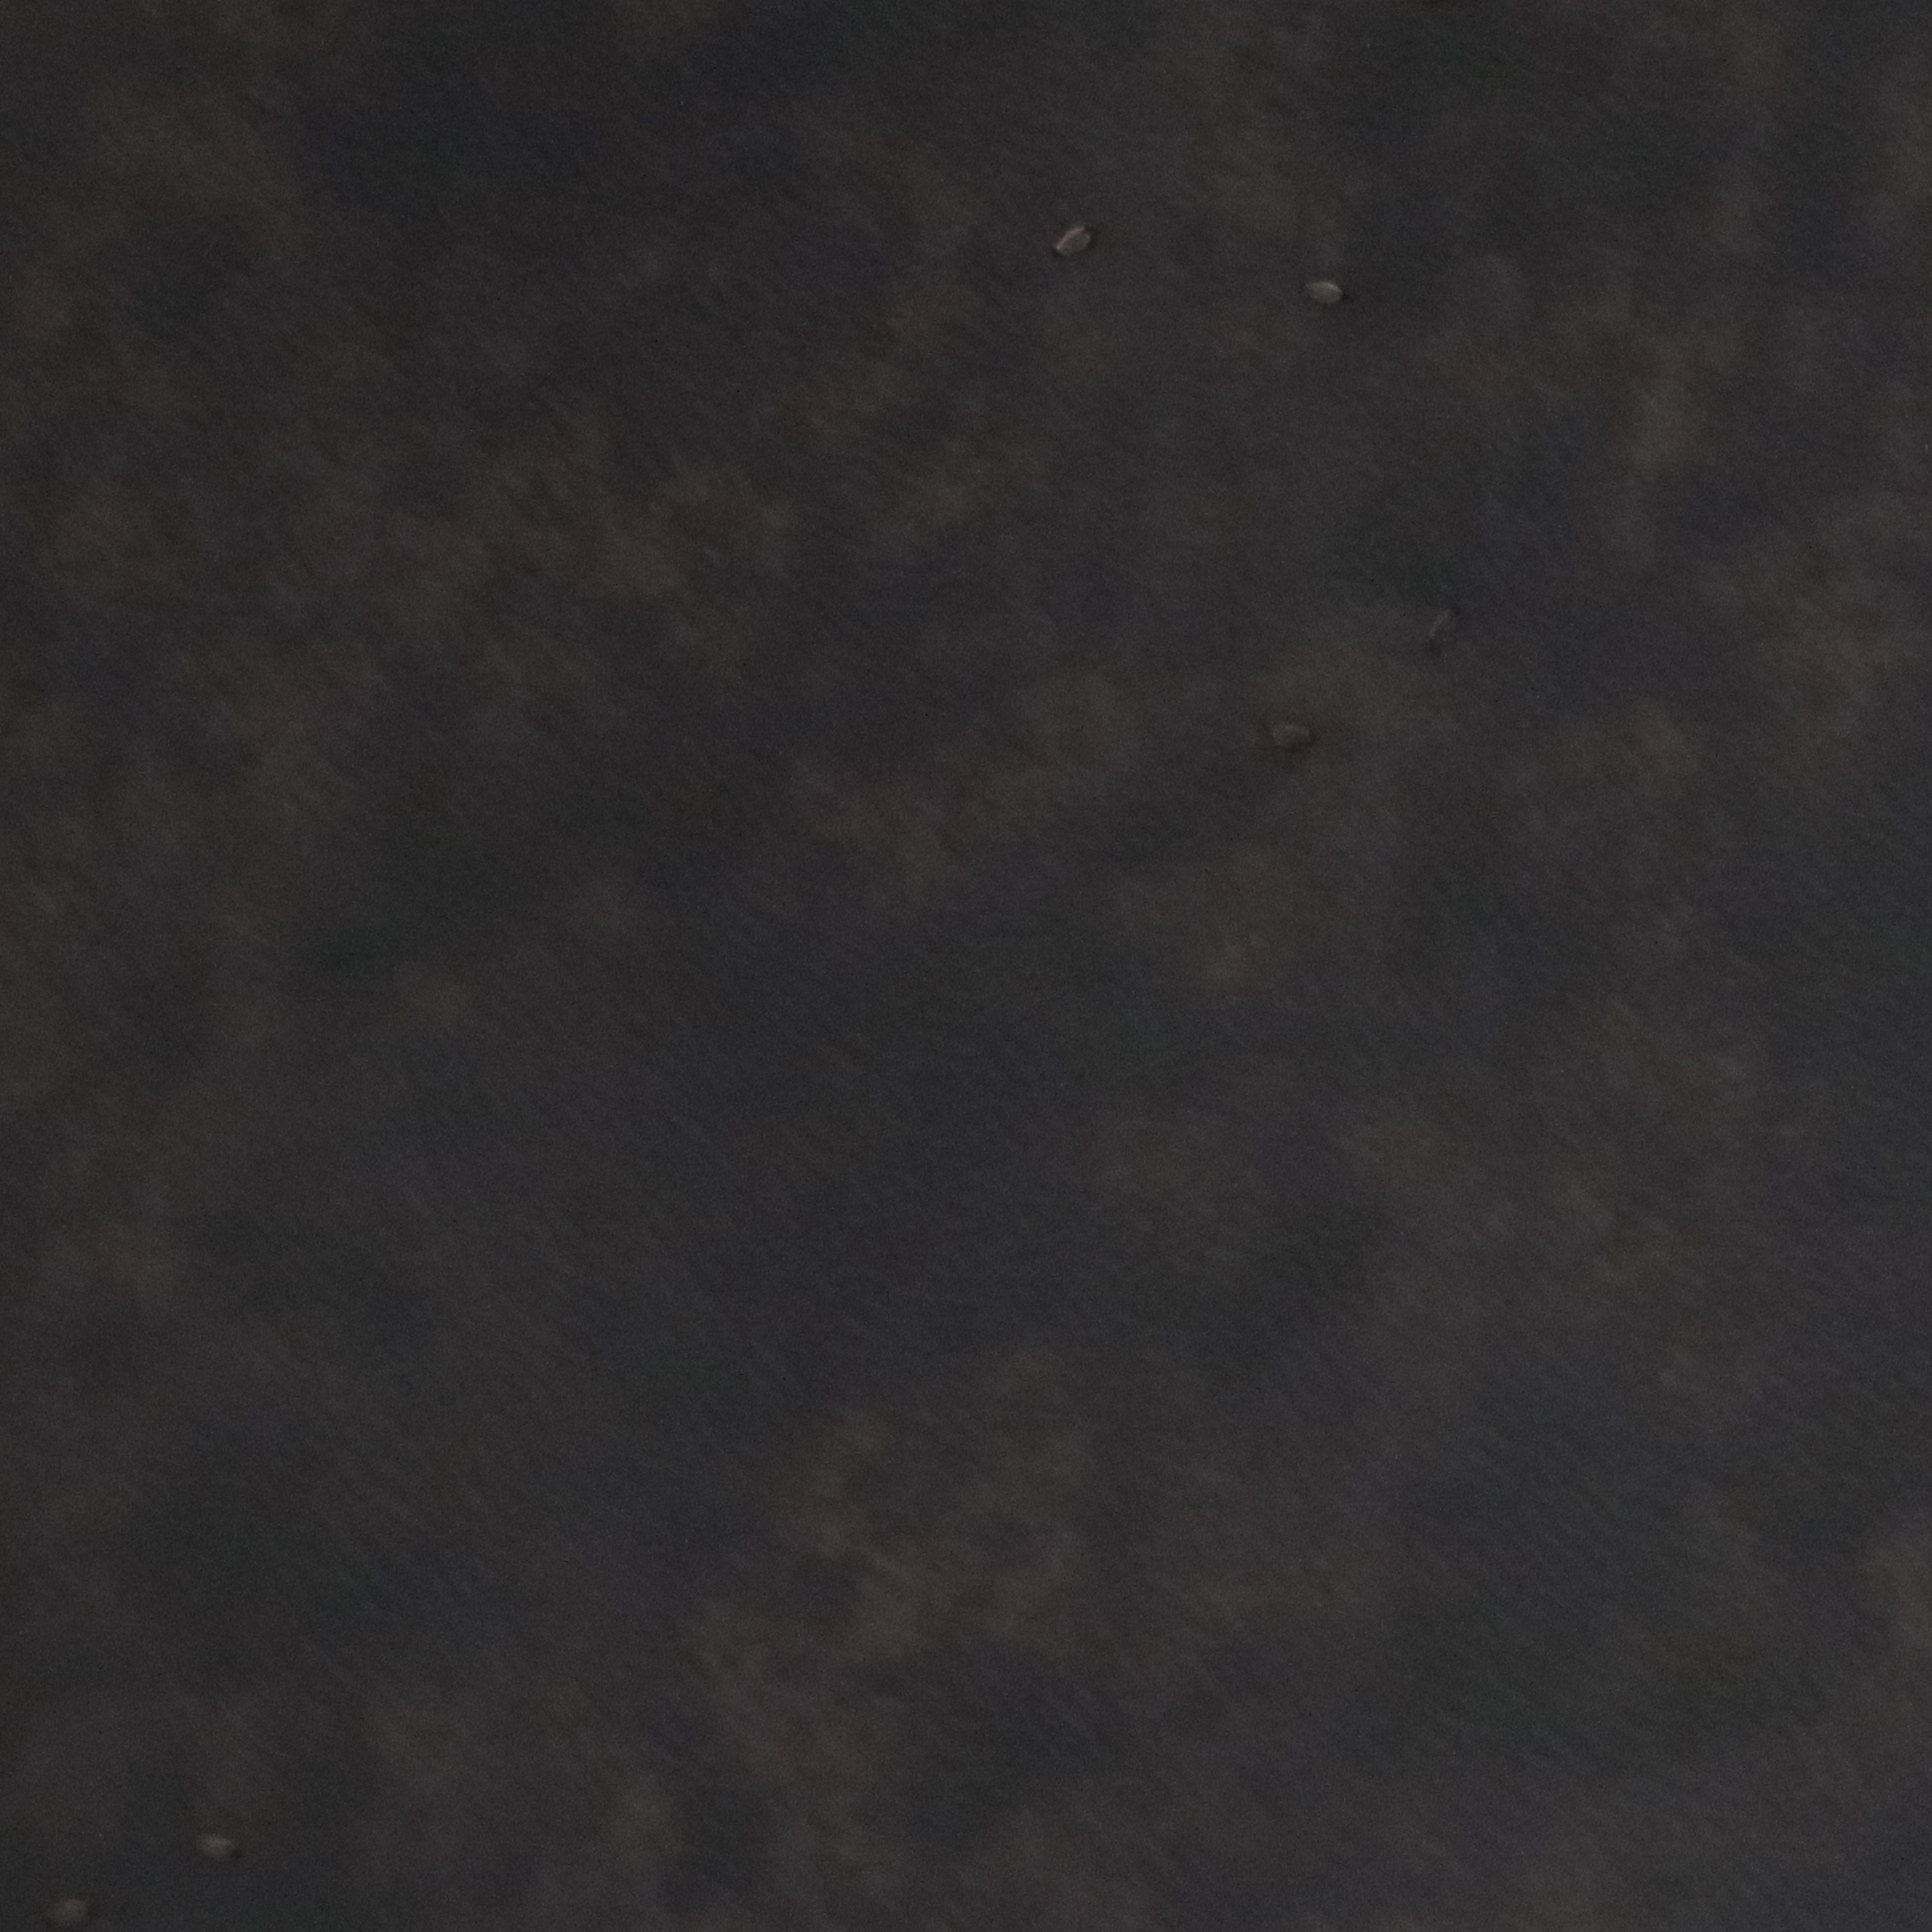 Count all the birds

6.